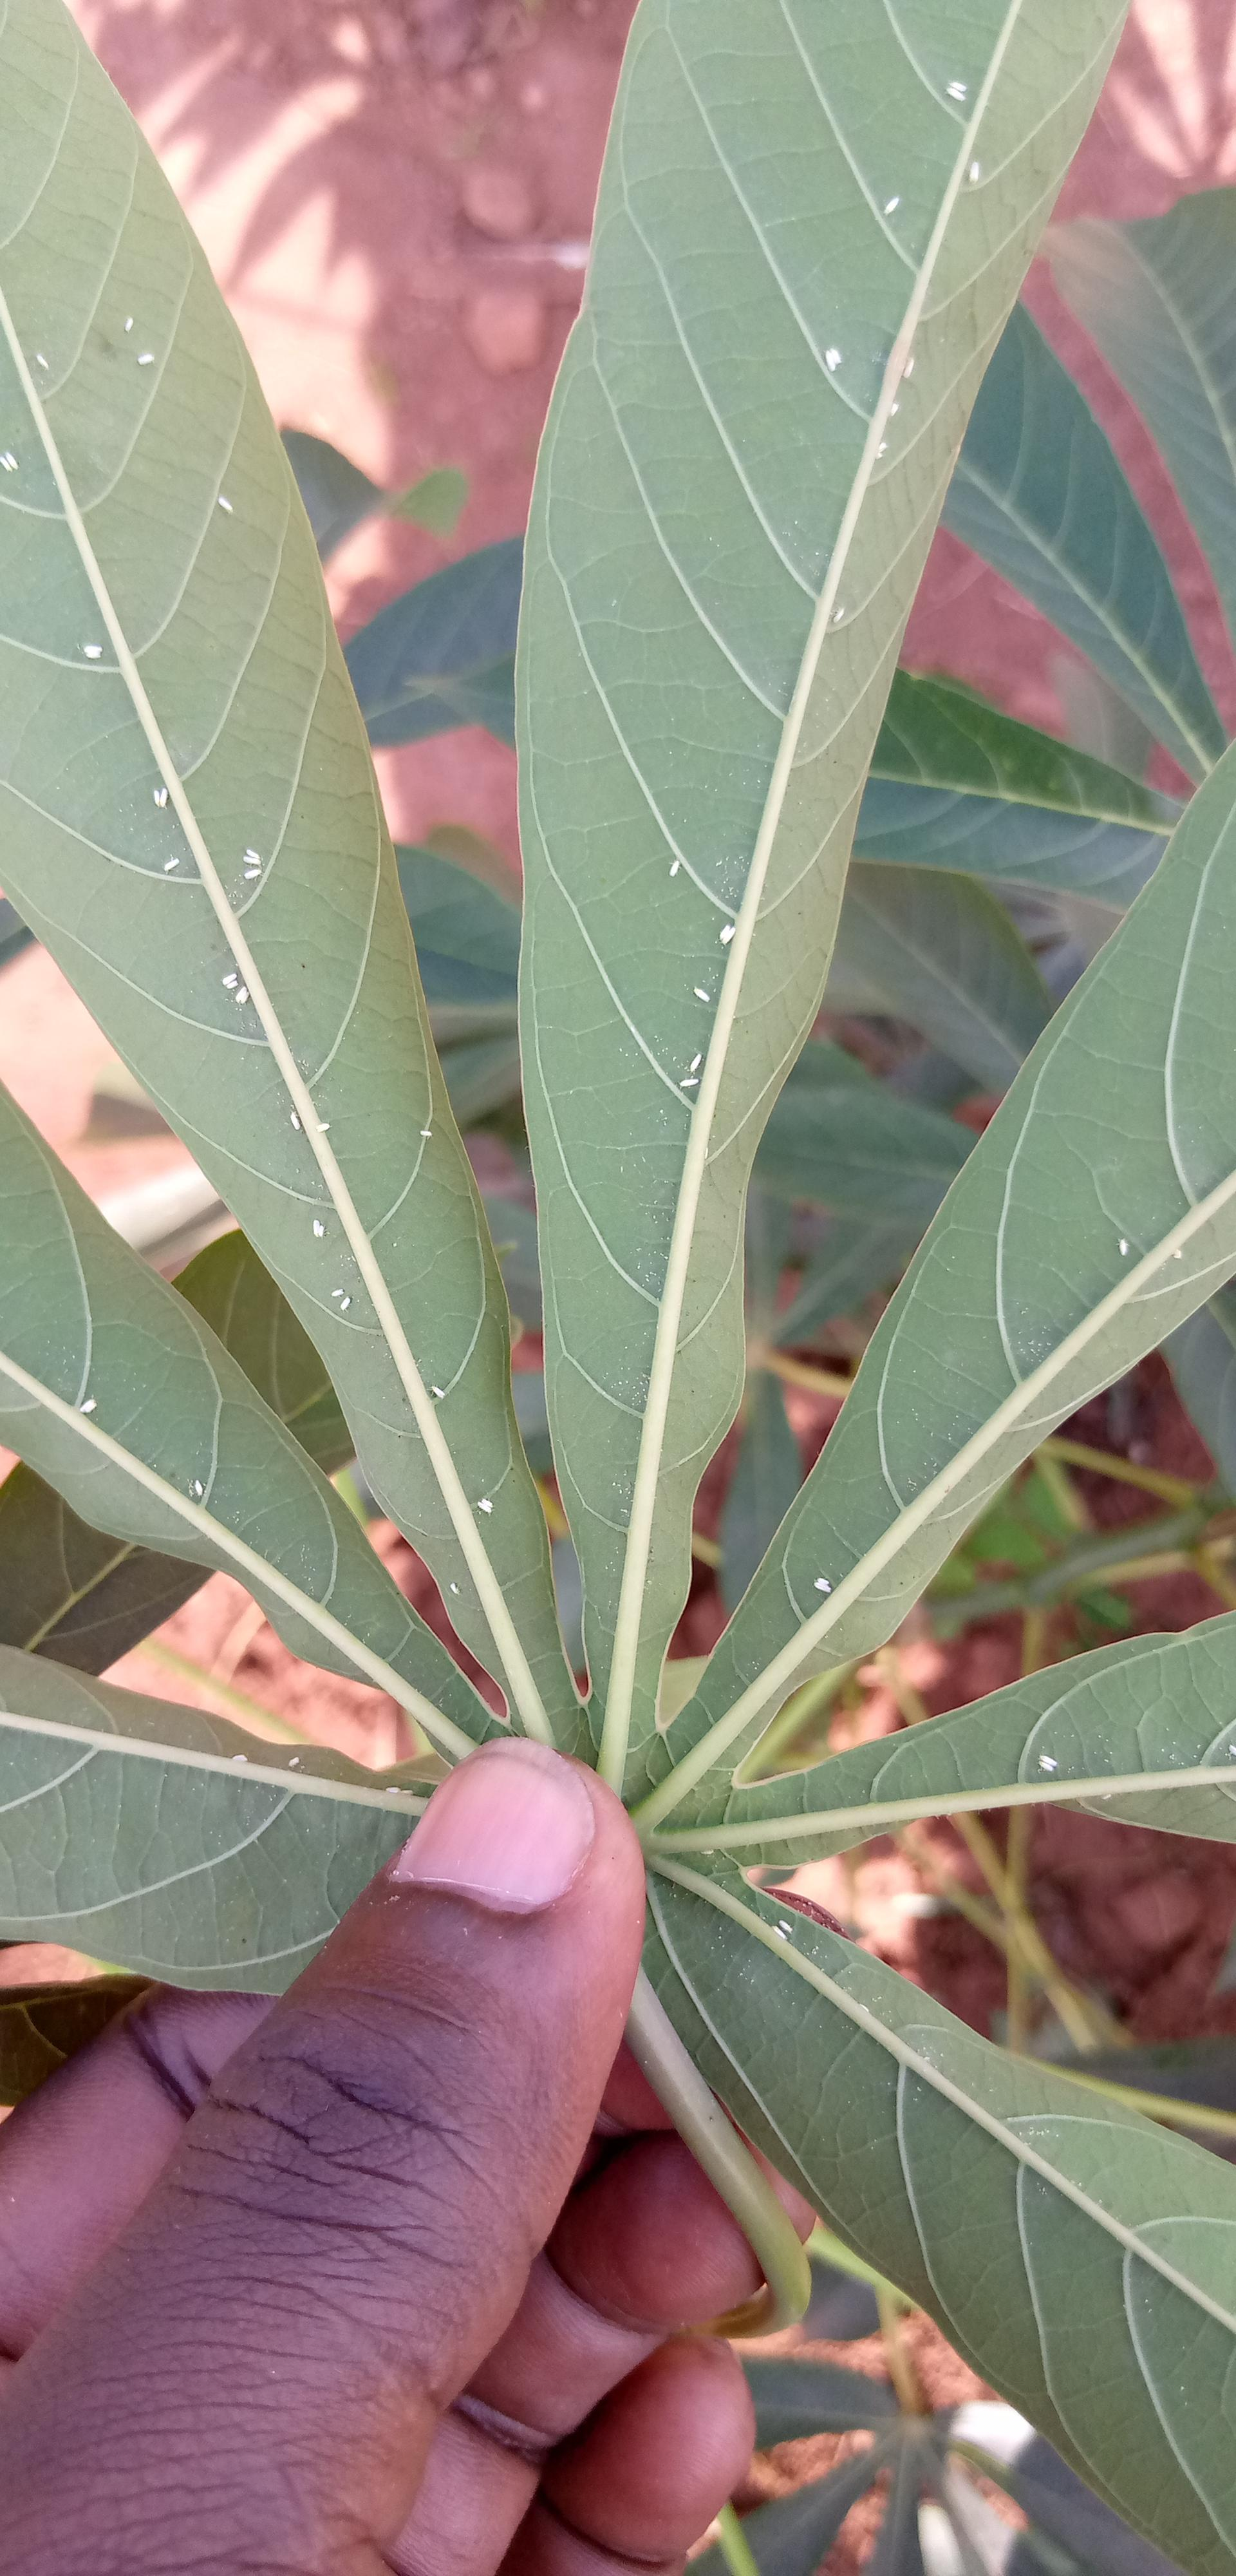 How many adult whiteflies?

58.